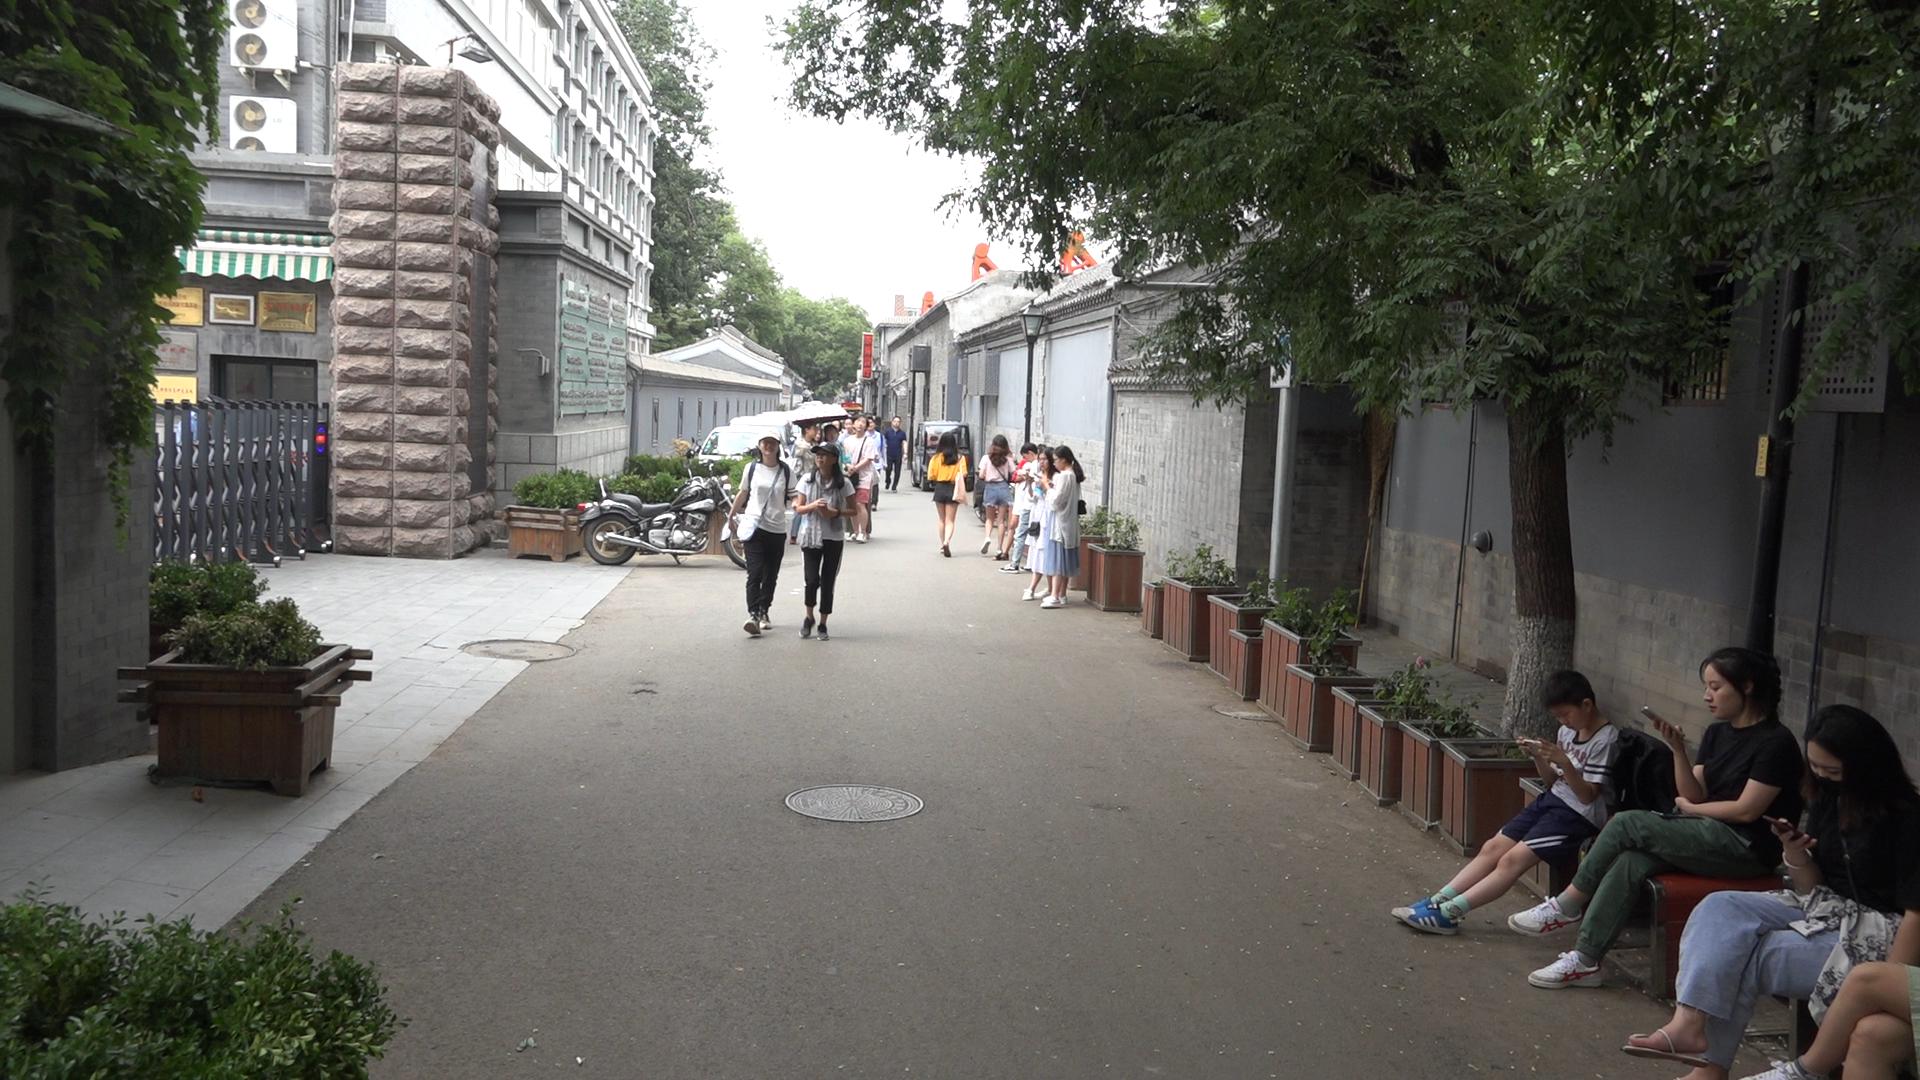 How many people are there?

20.